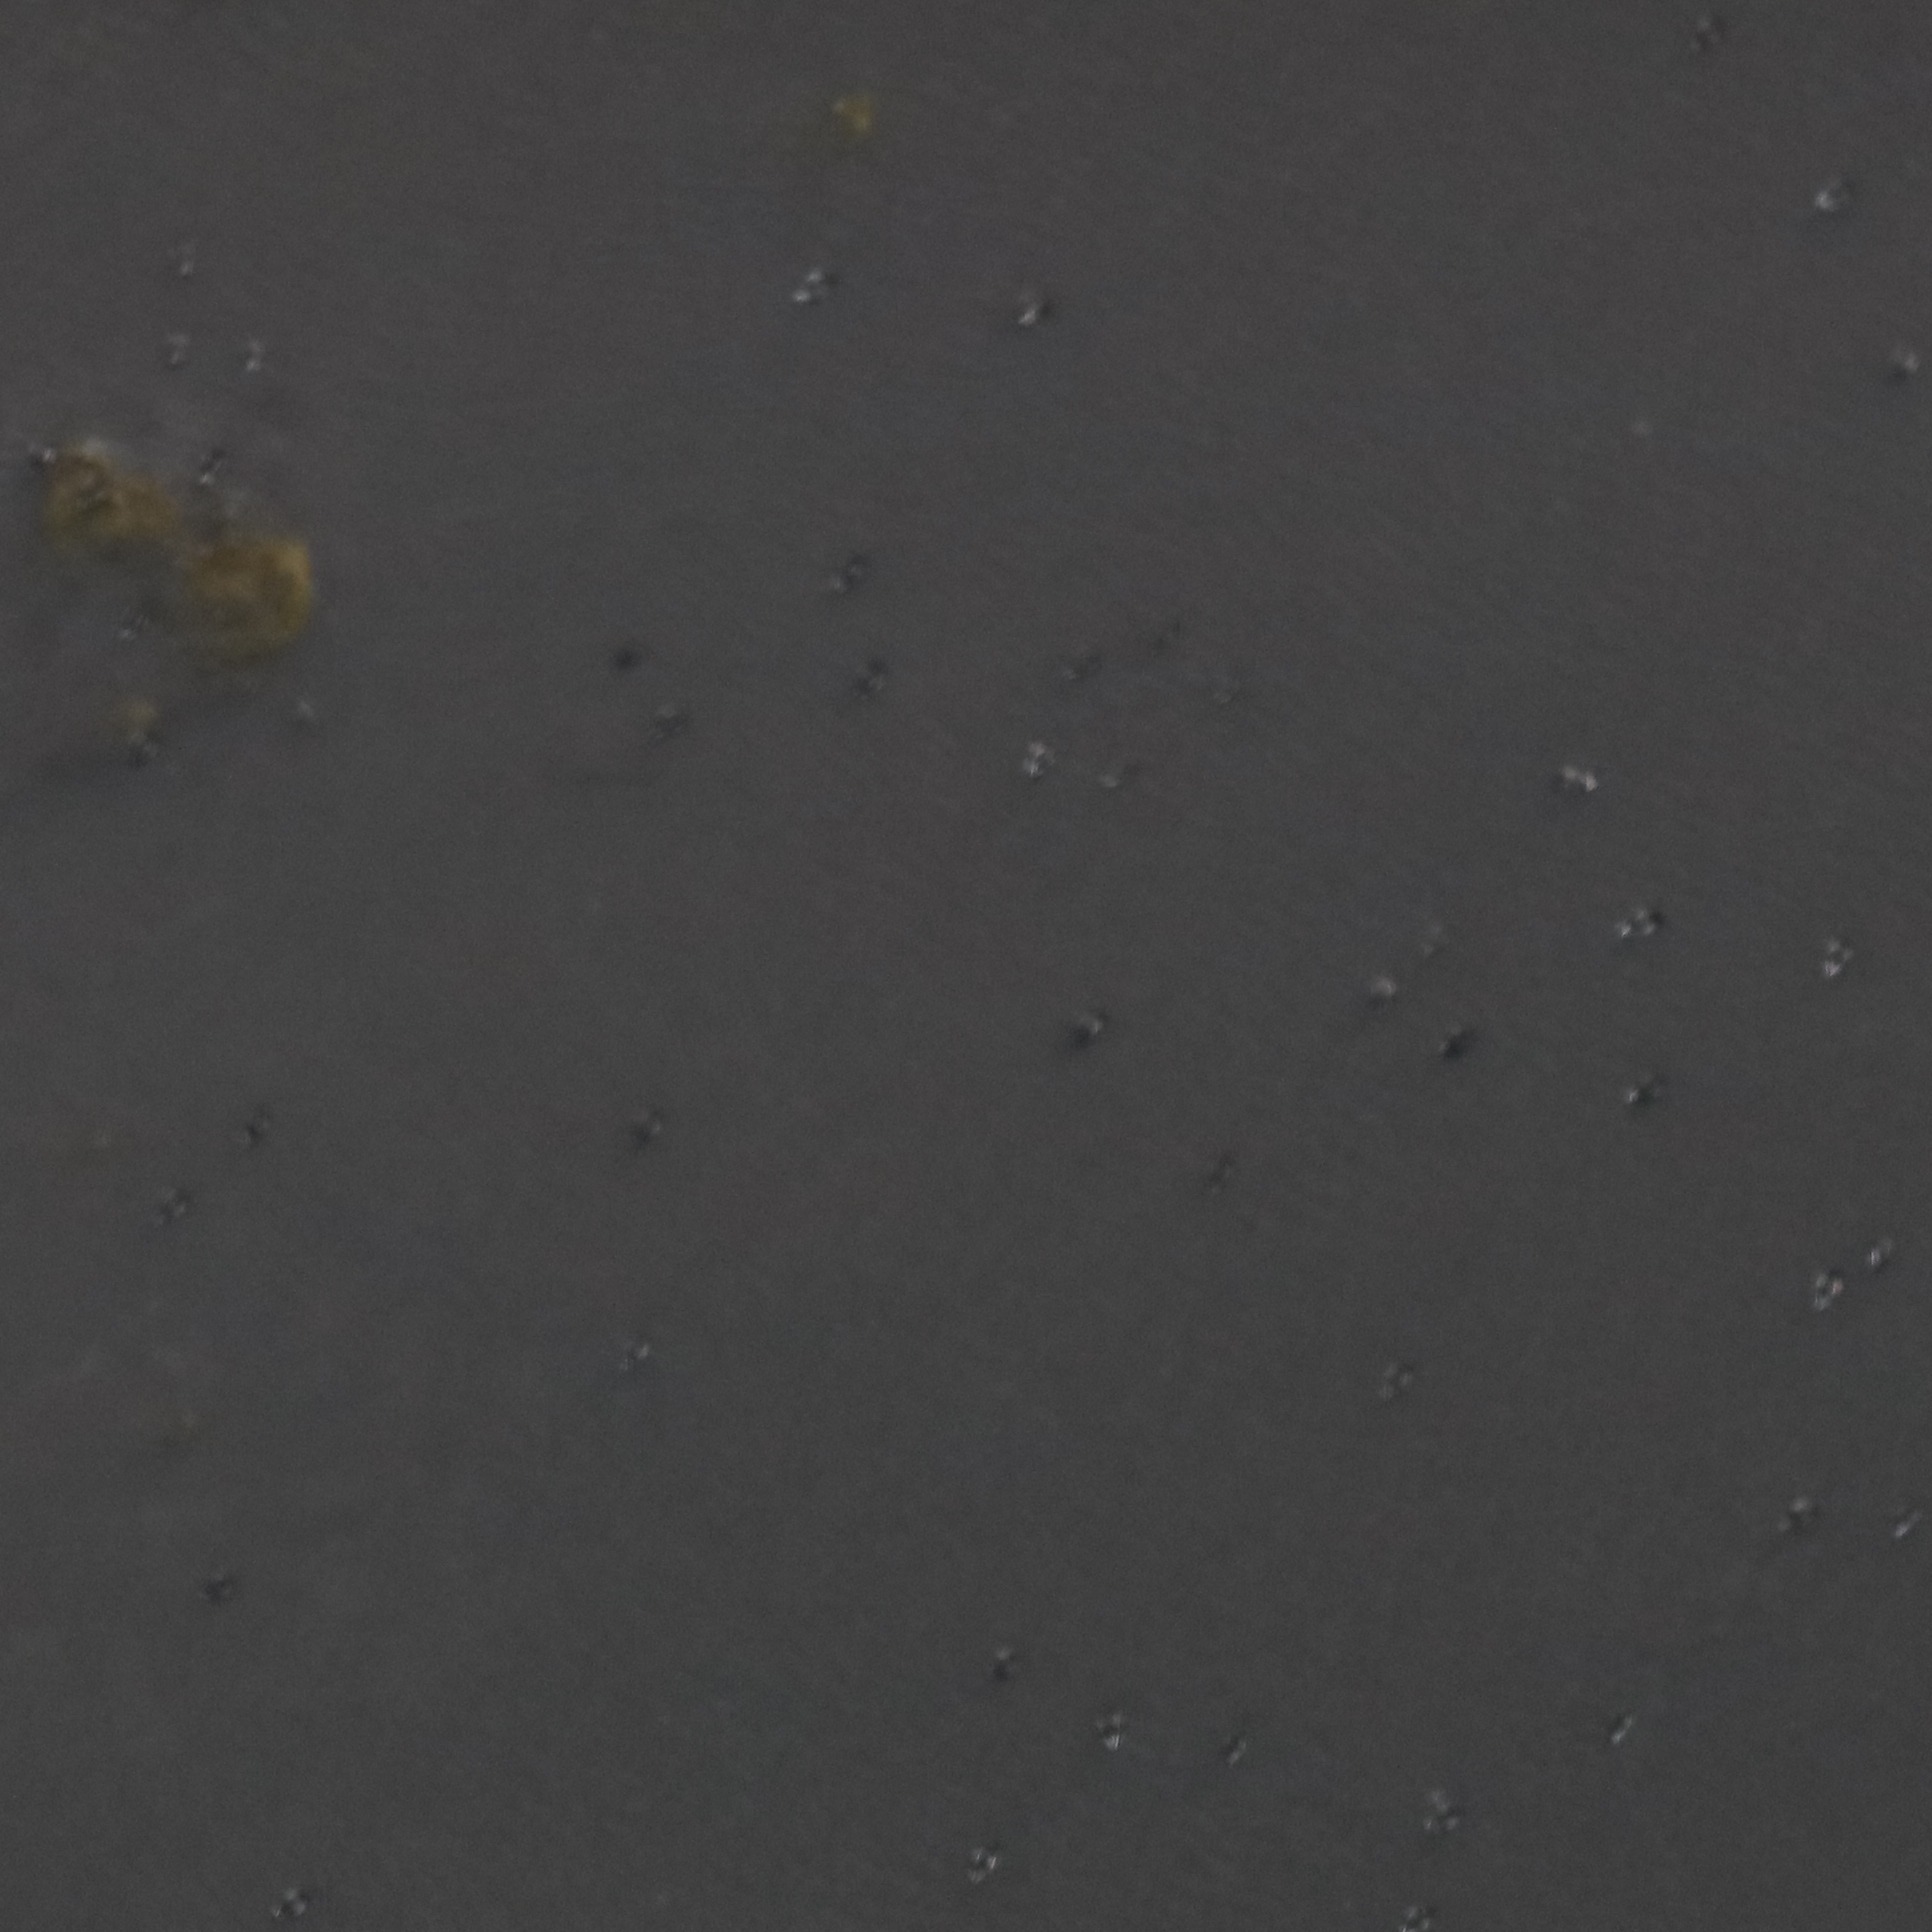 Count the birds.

48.